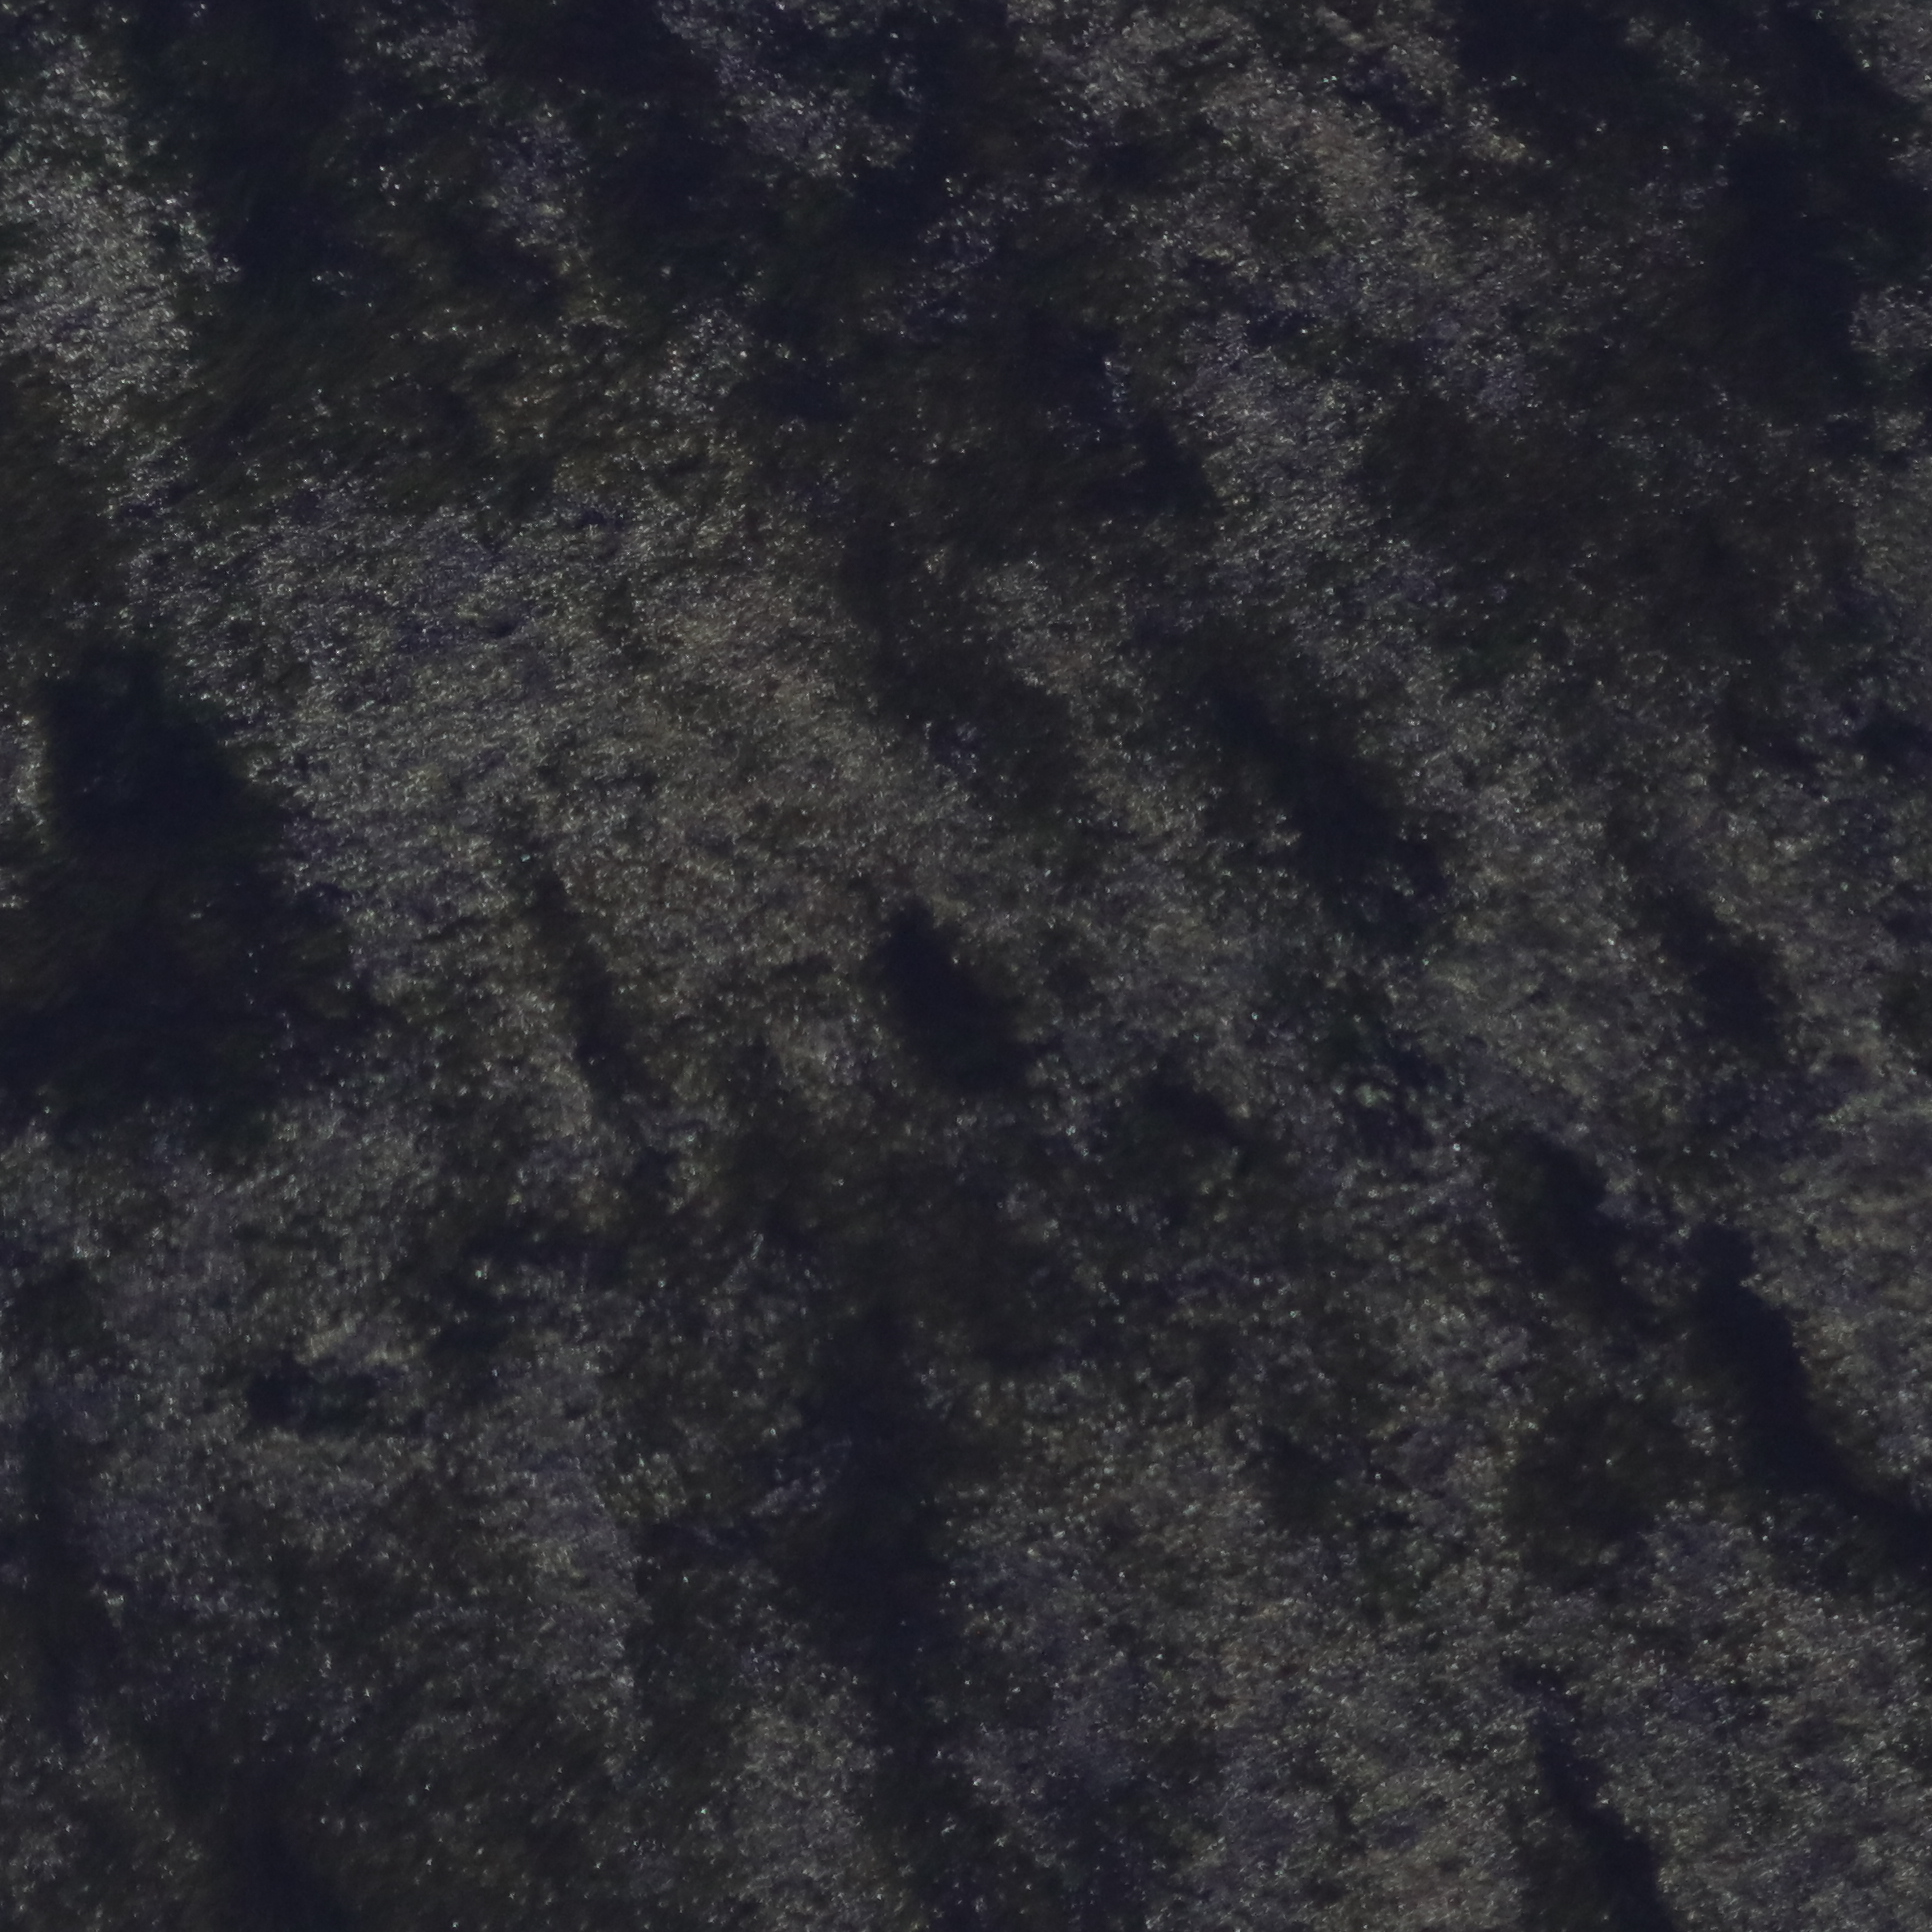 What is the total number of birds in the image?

0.